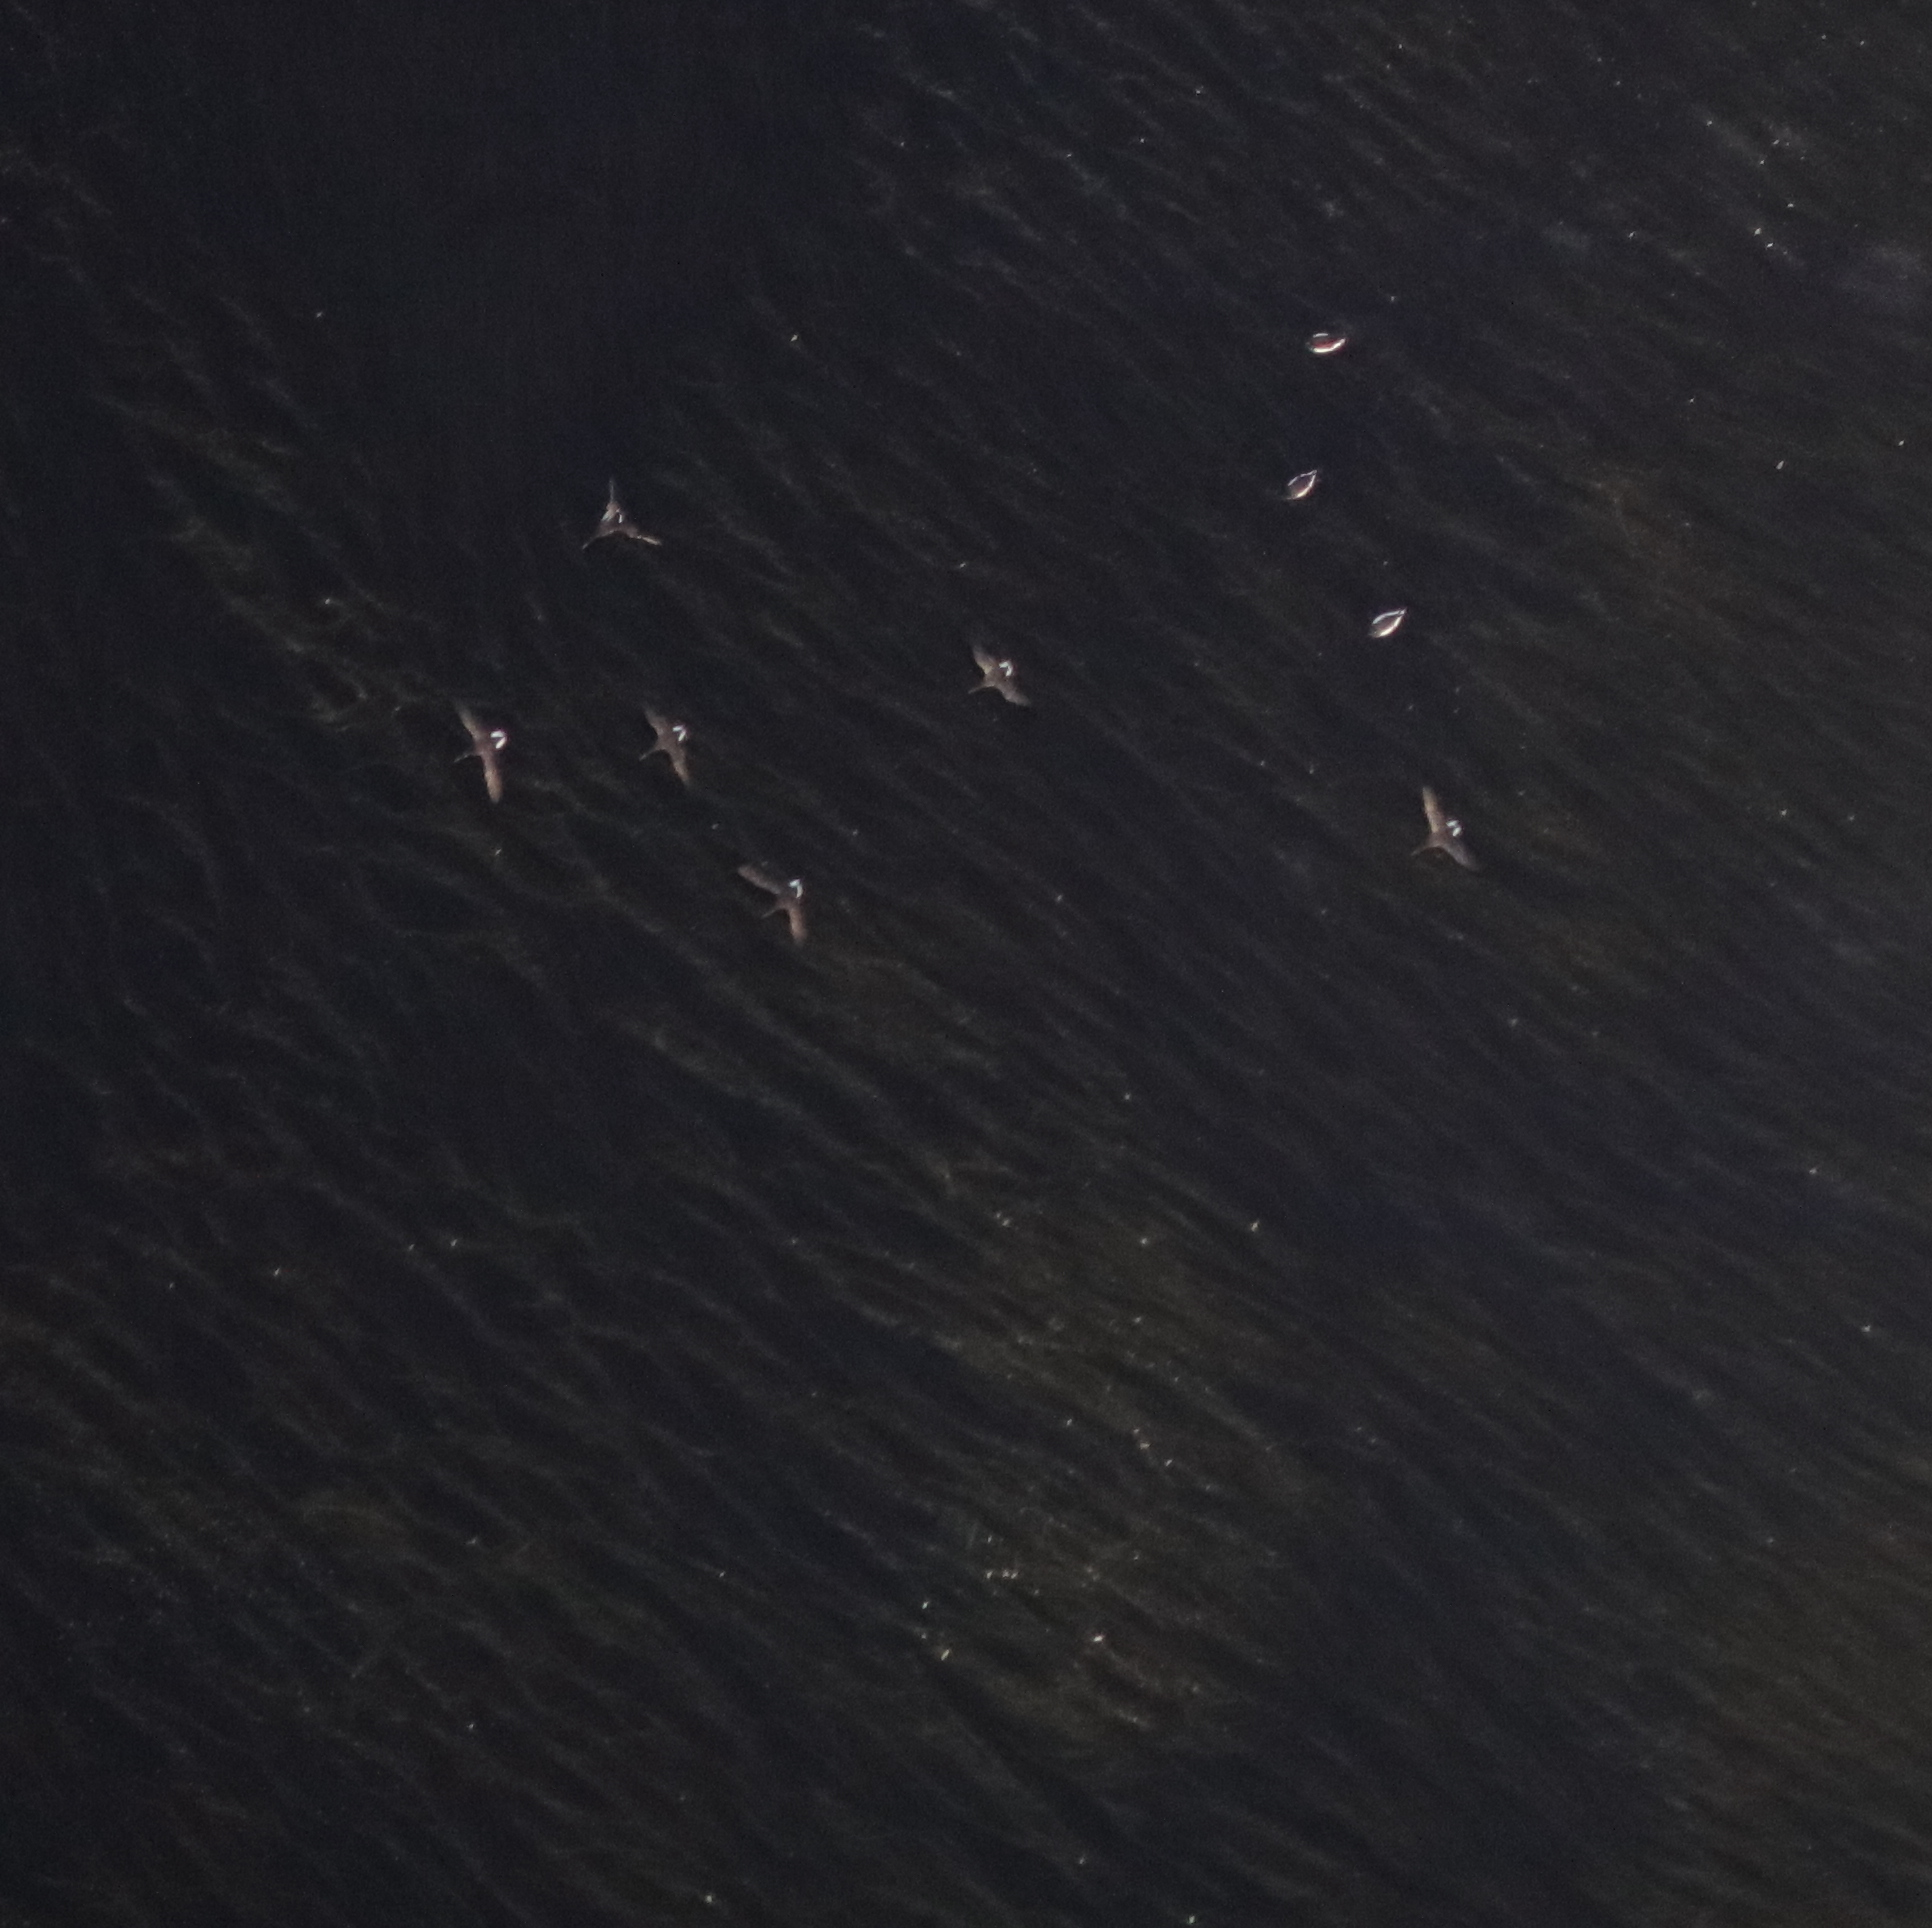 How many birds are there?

9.